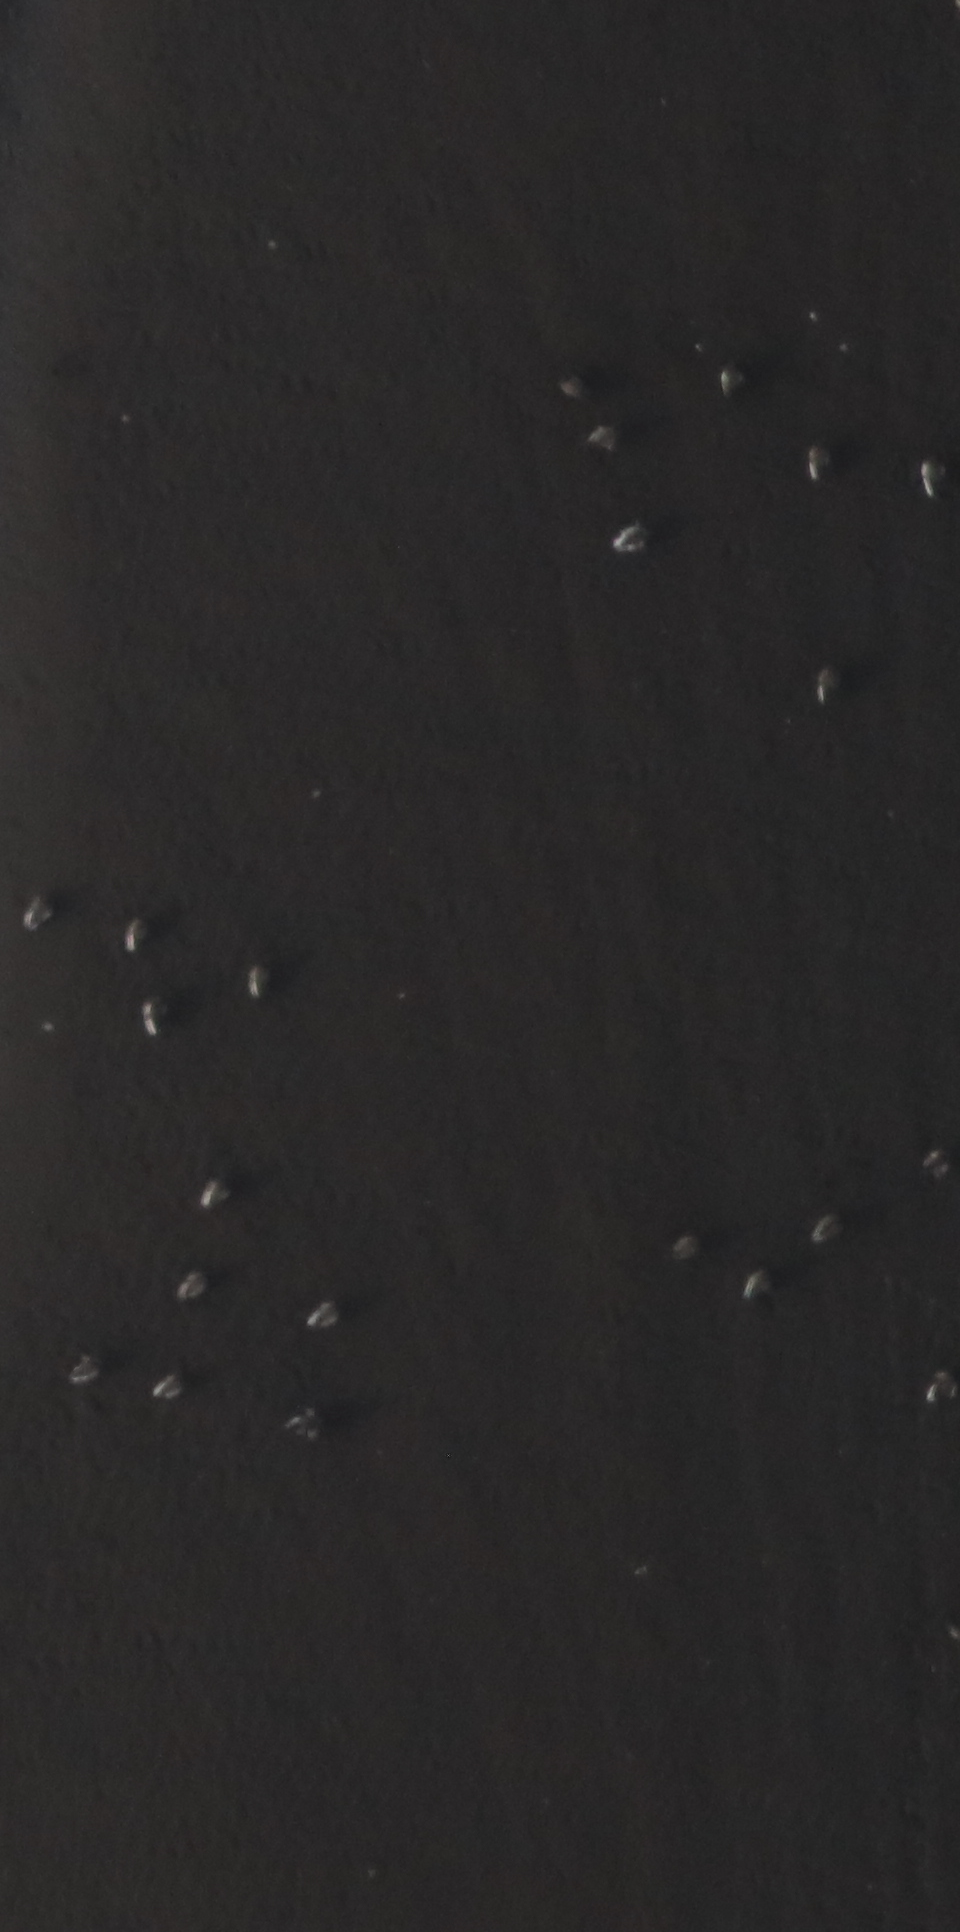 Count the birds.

22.